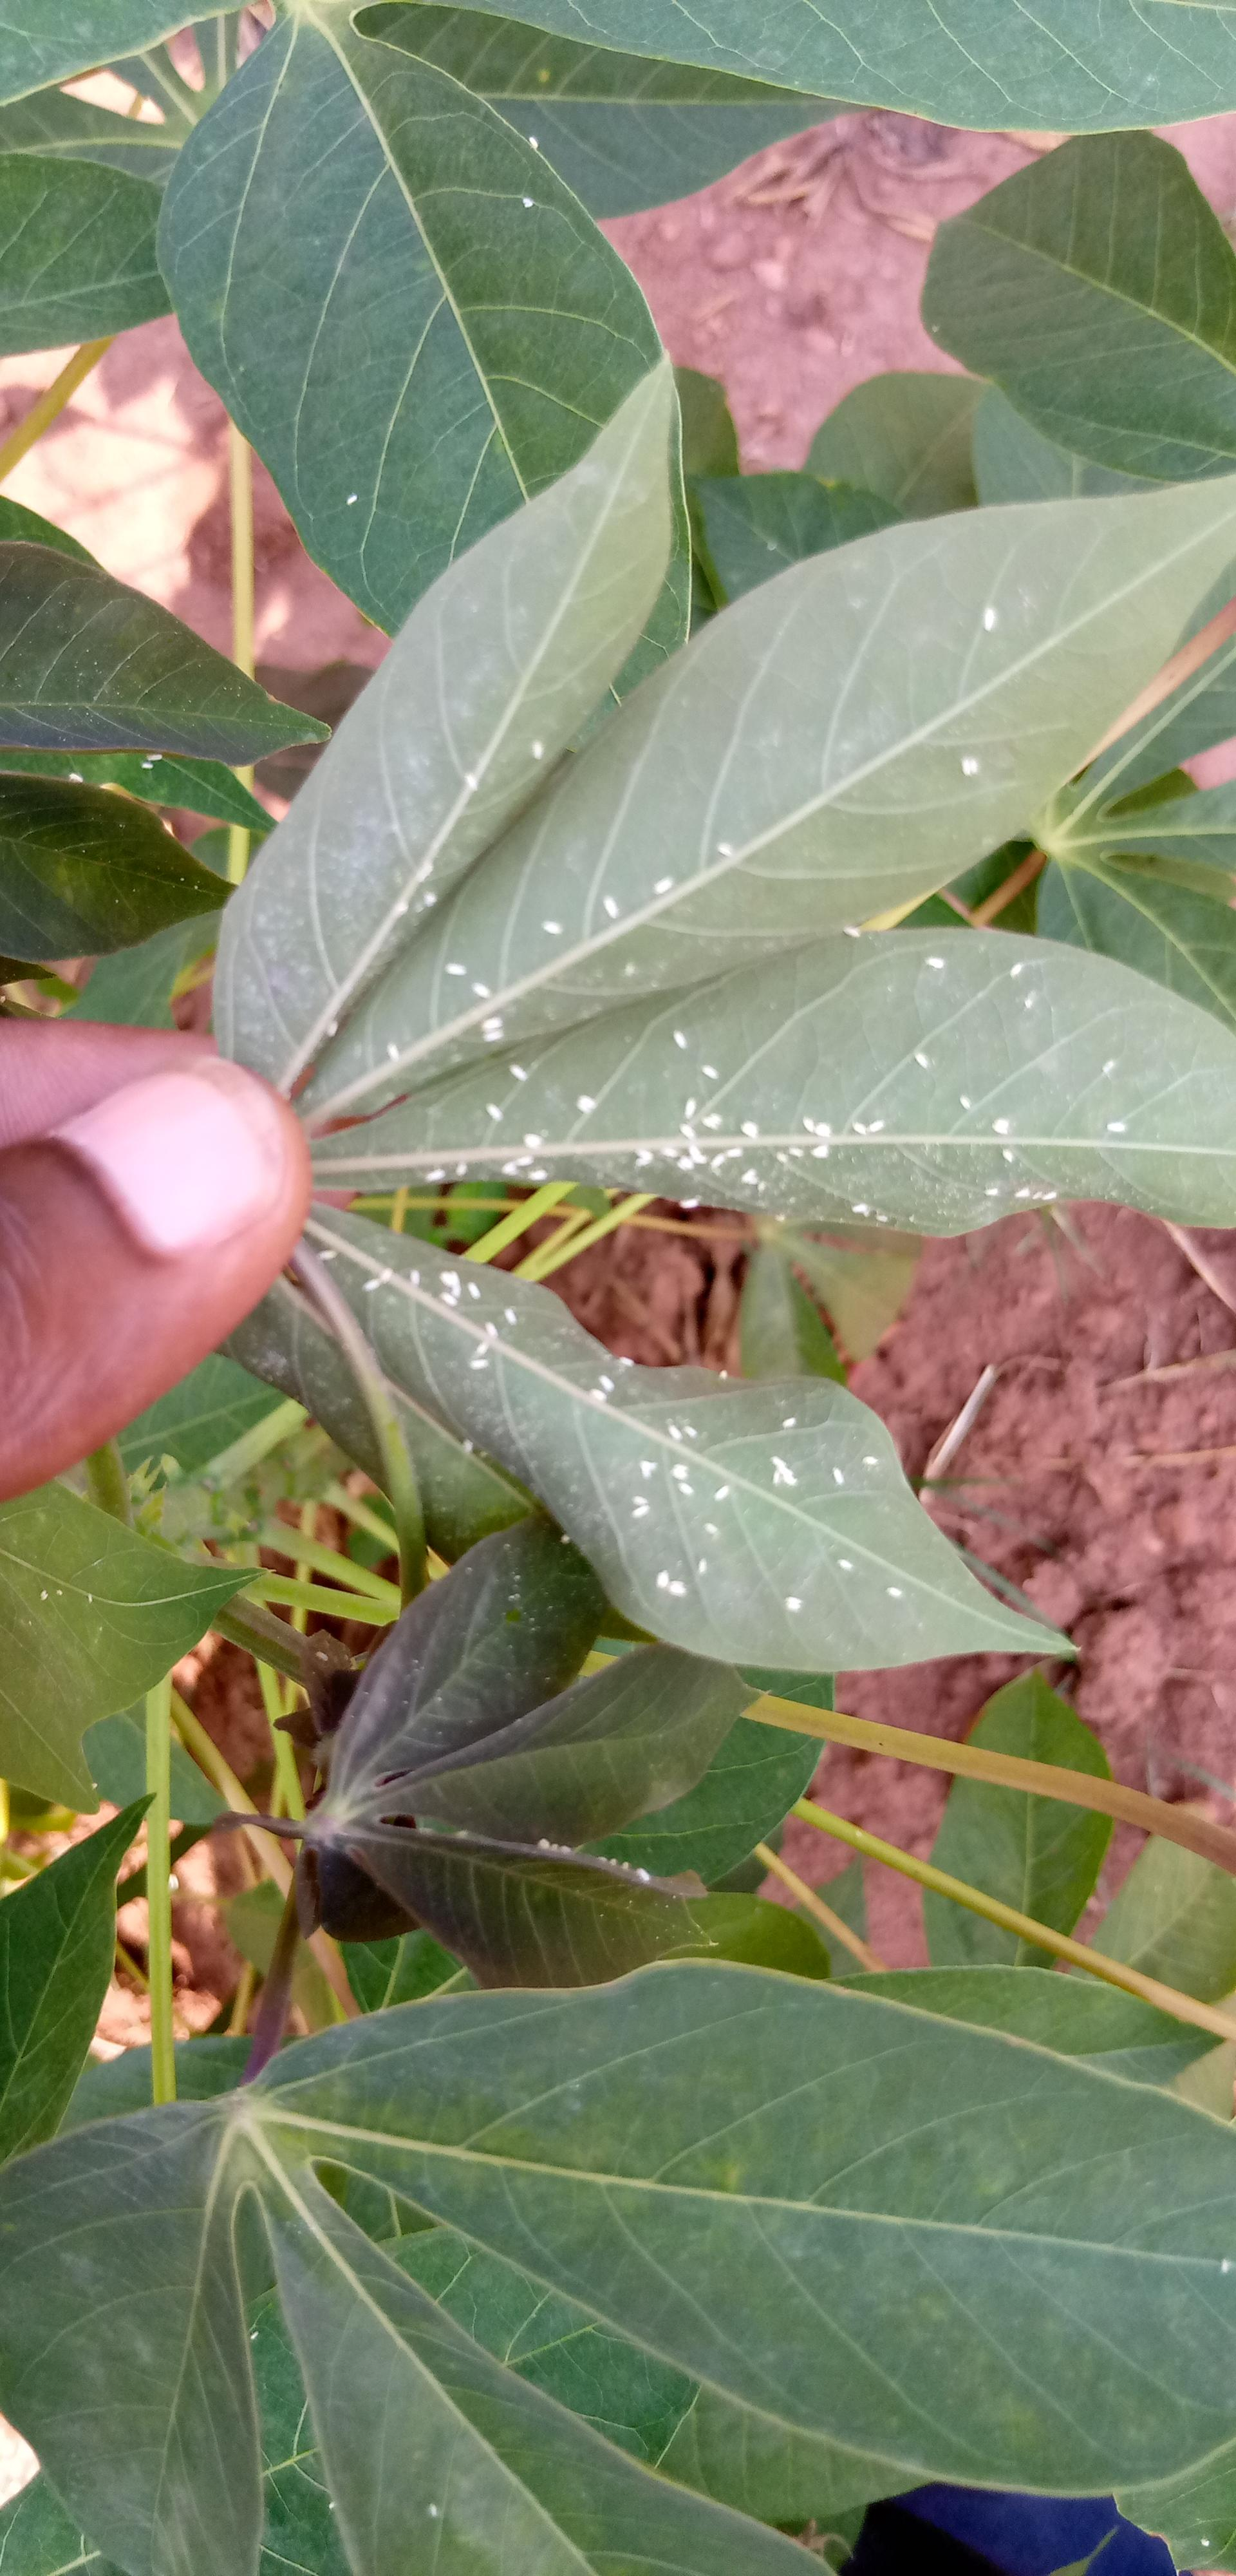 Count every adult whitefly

105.